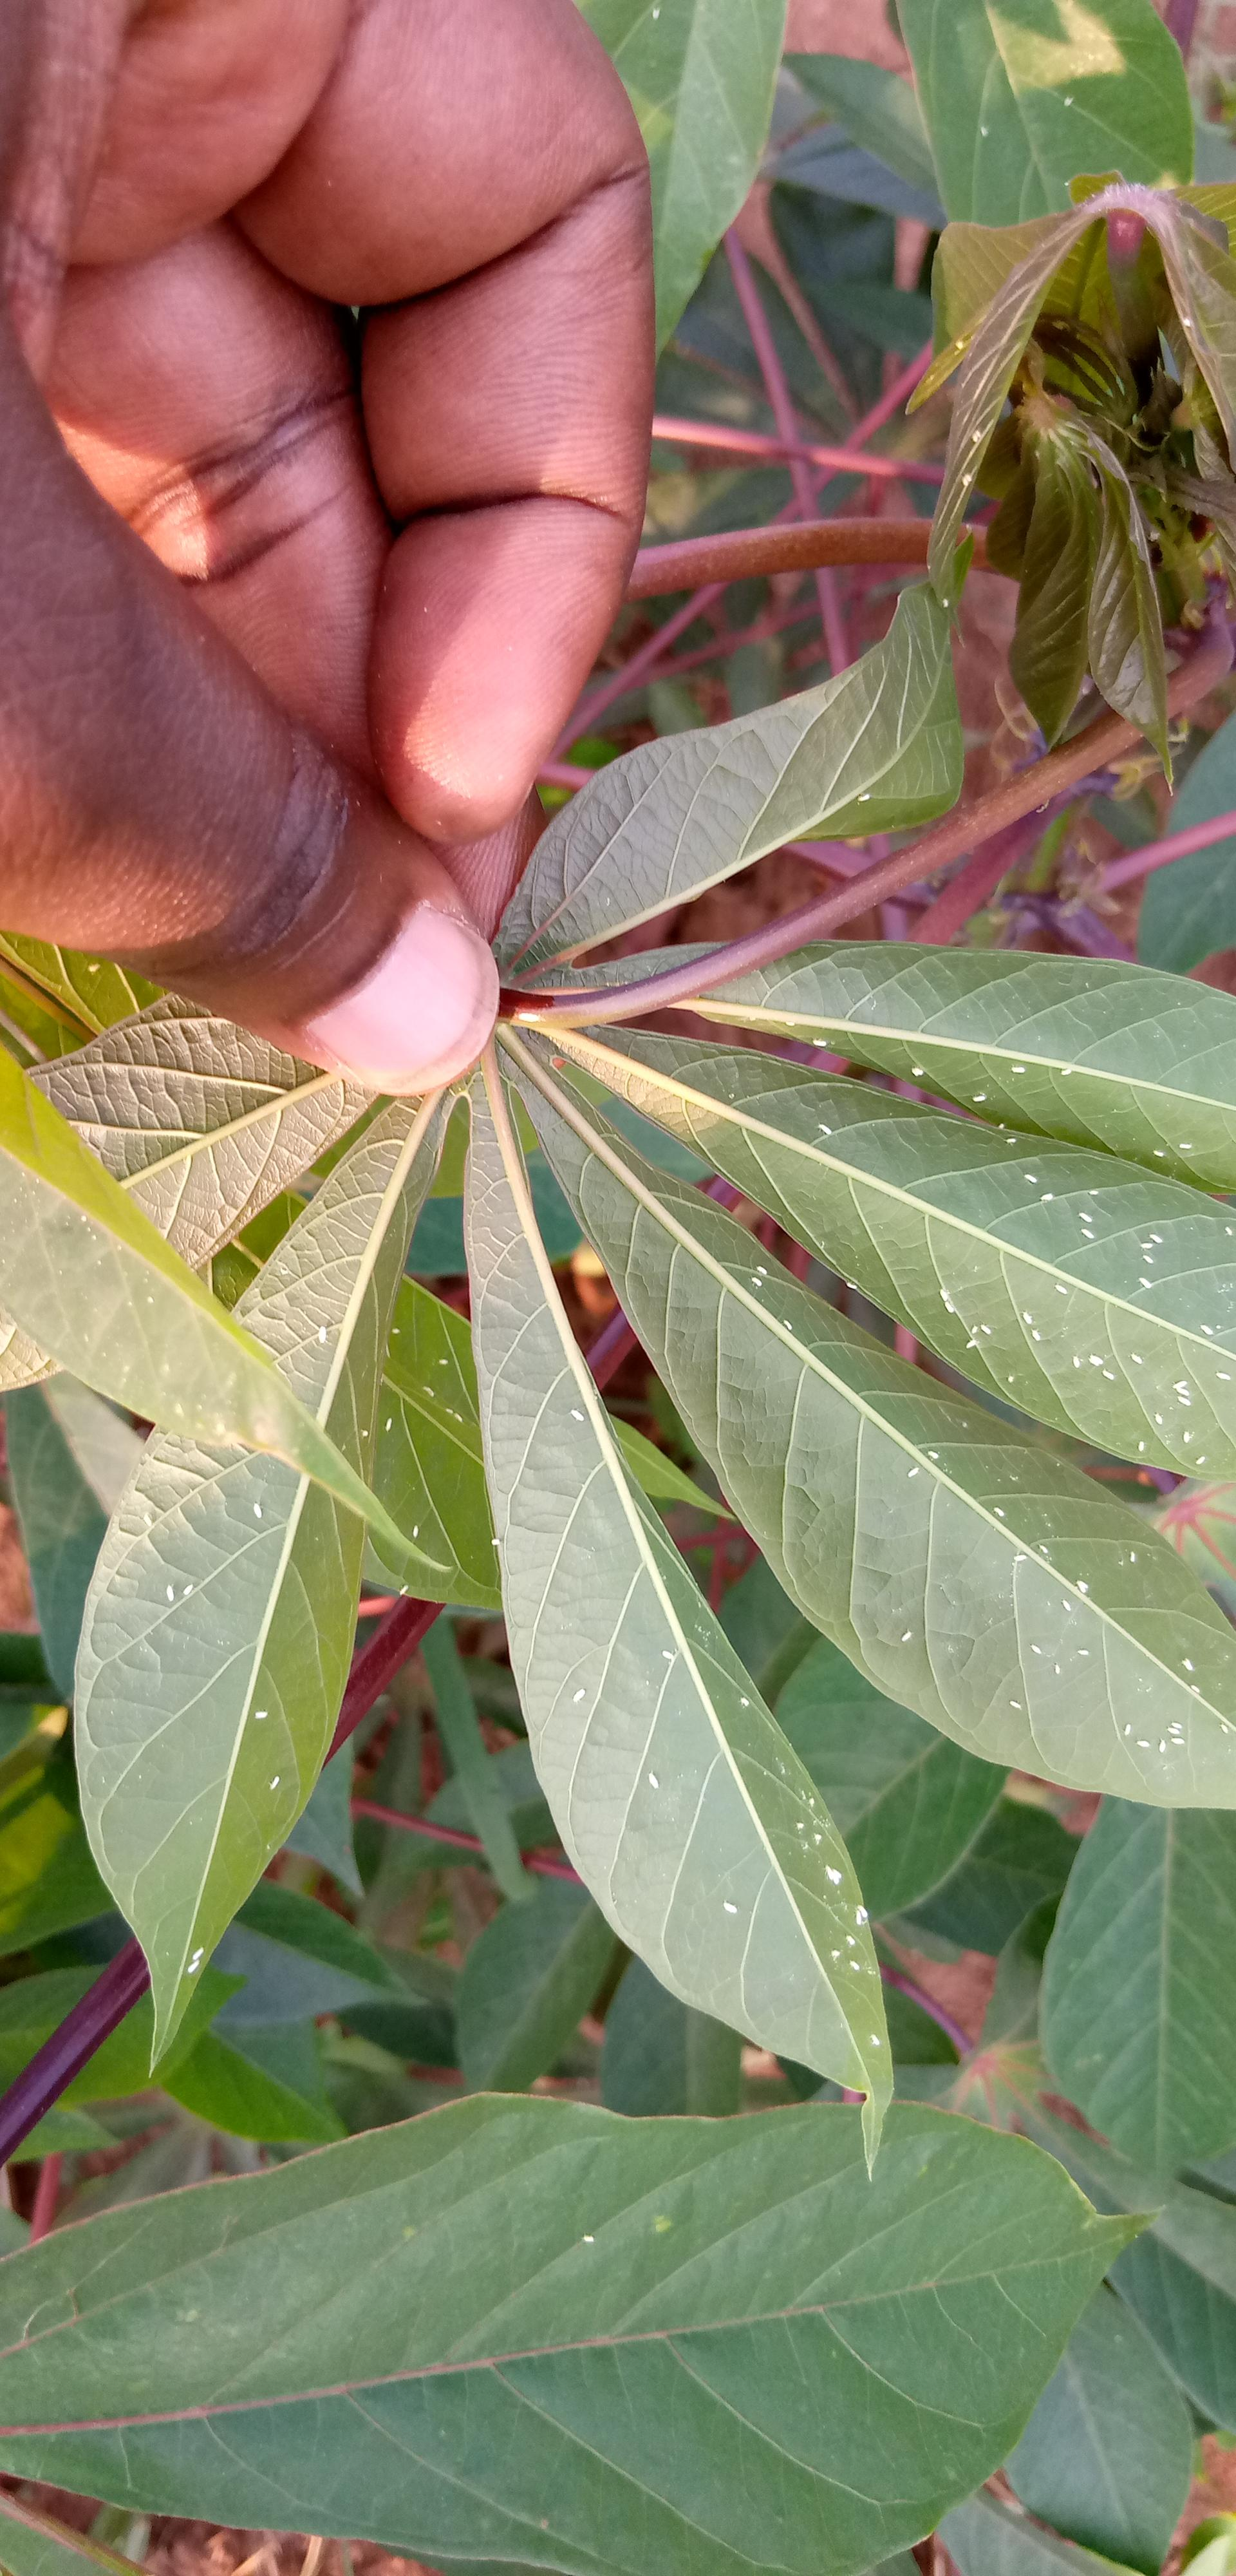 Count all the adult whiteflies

114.